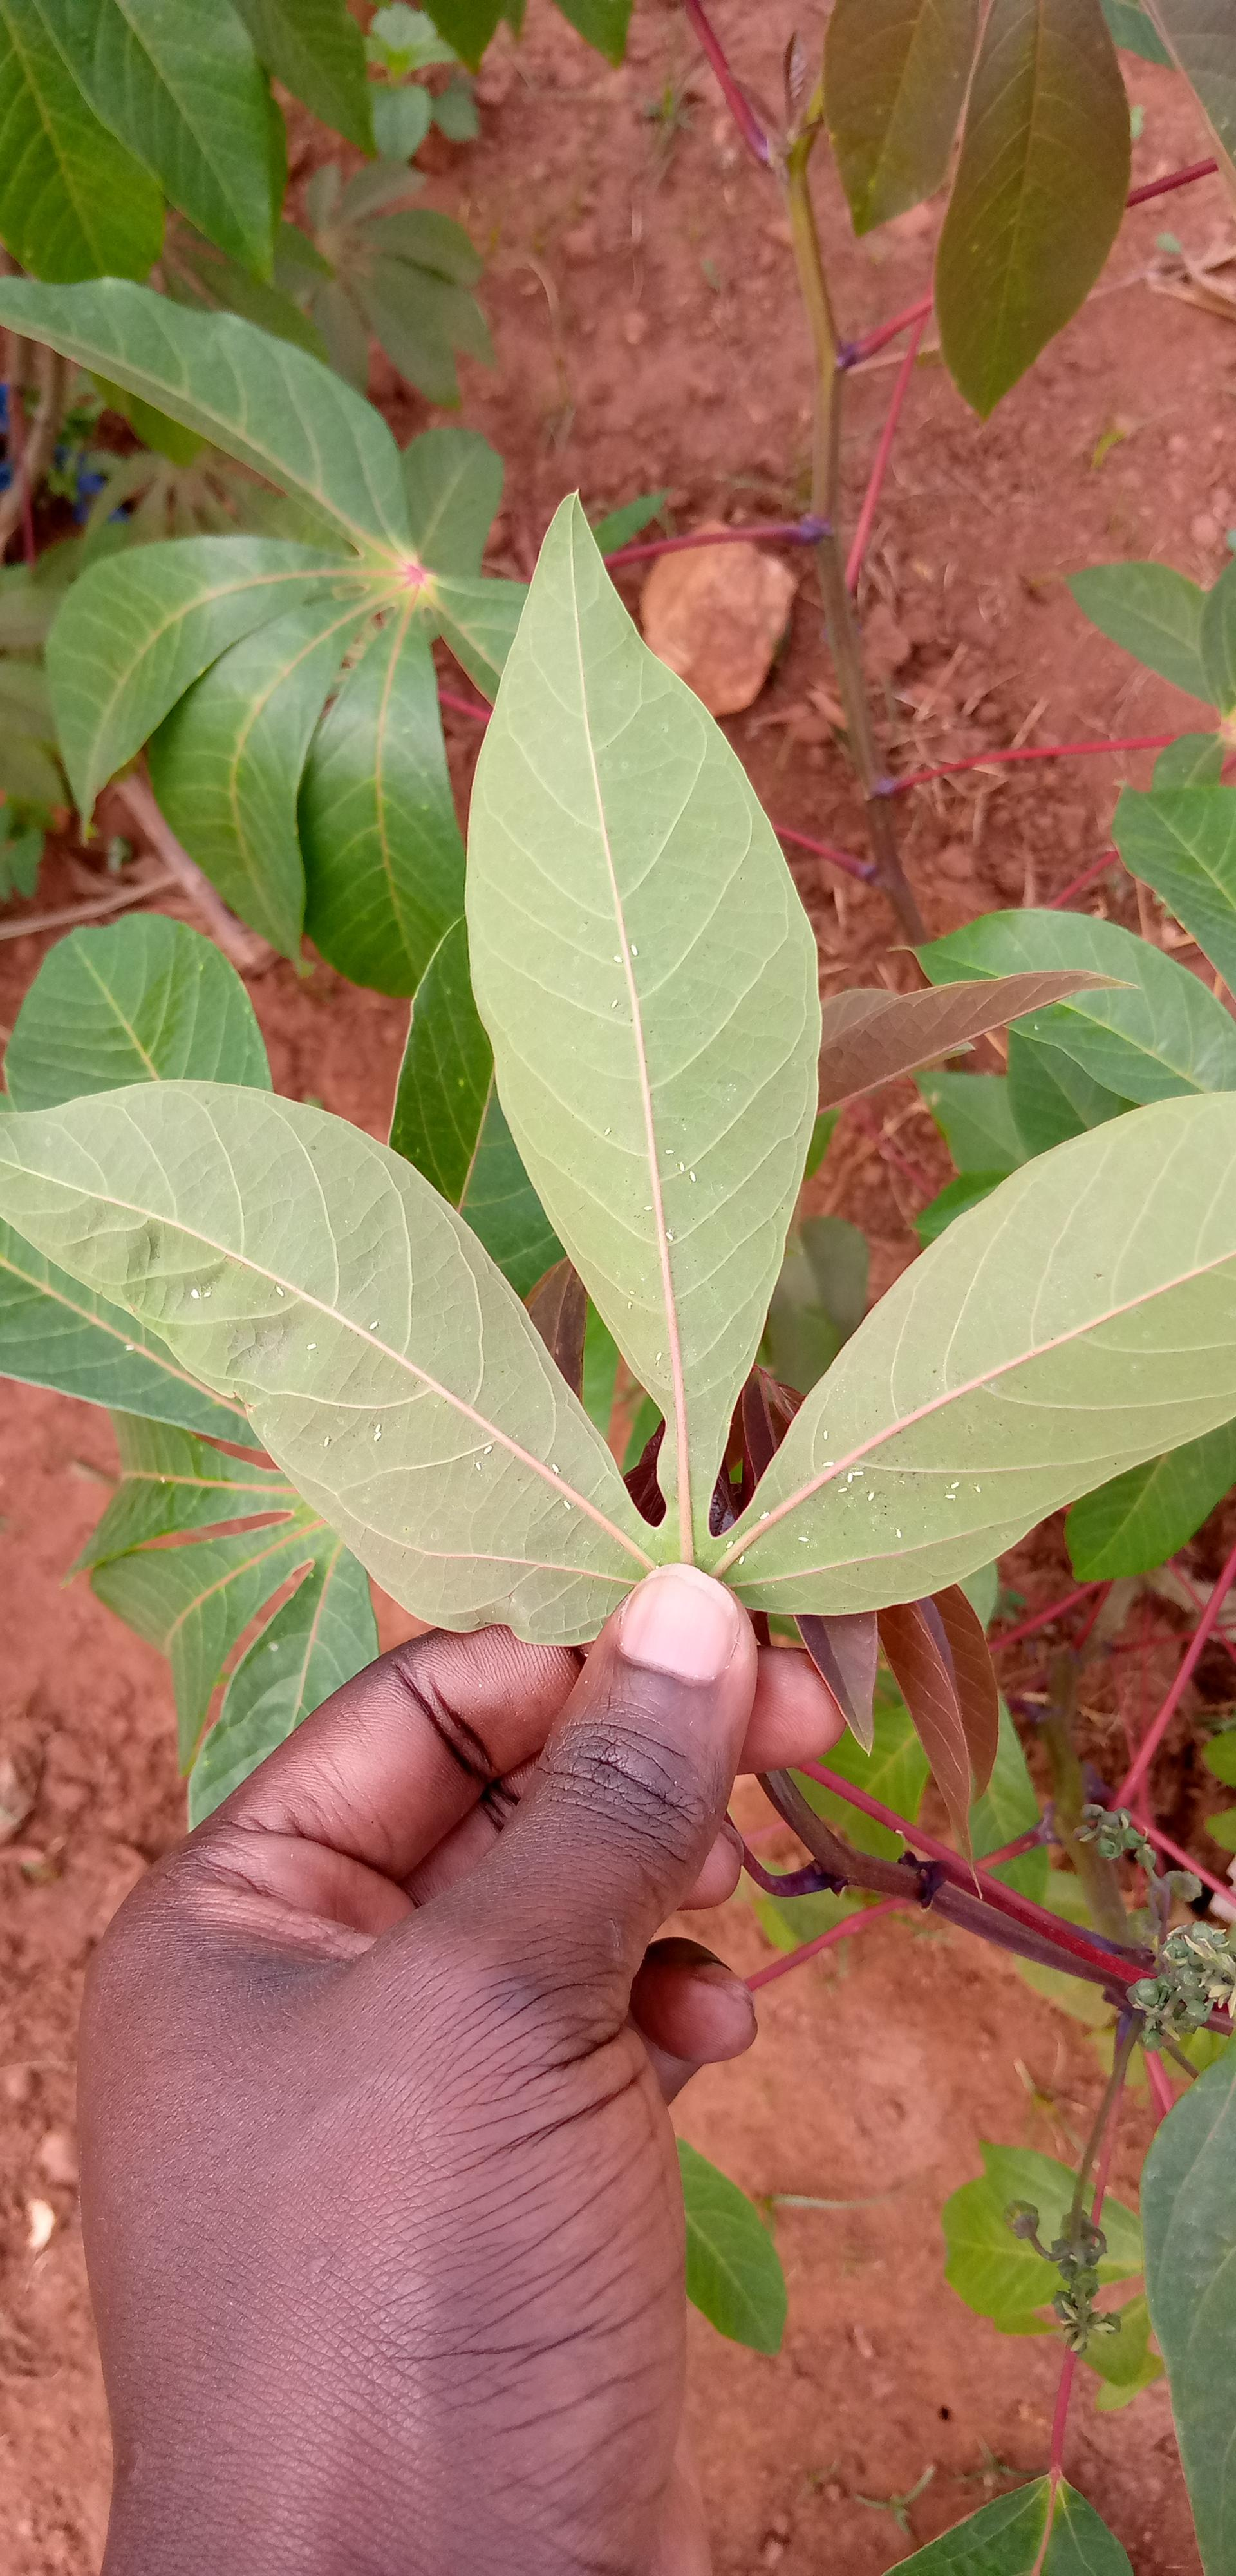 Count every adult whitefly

37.